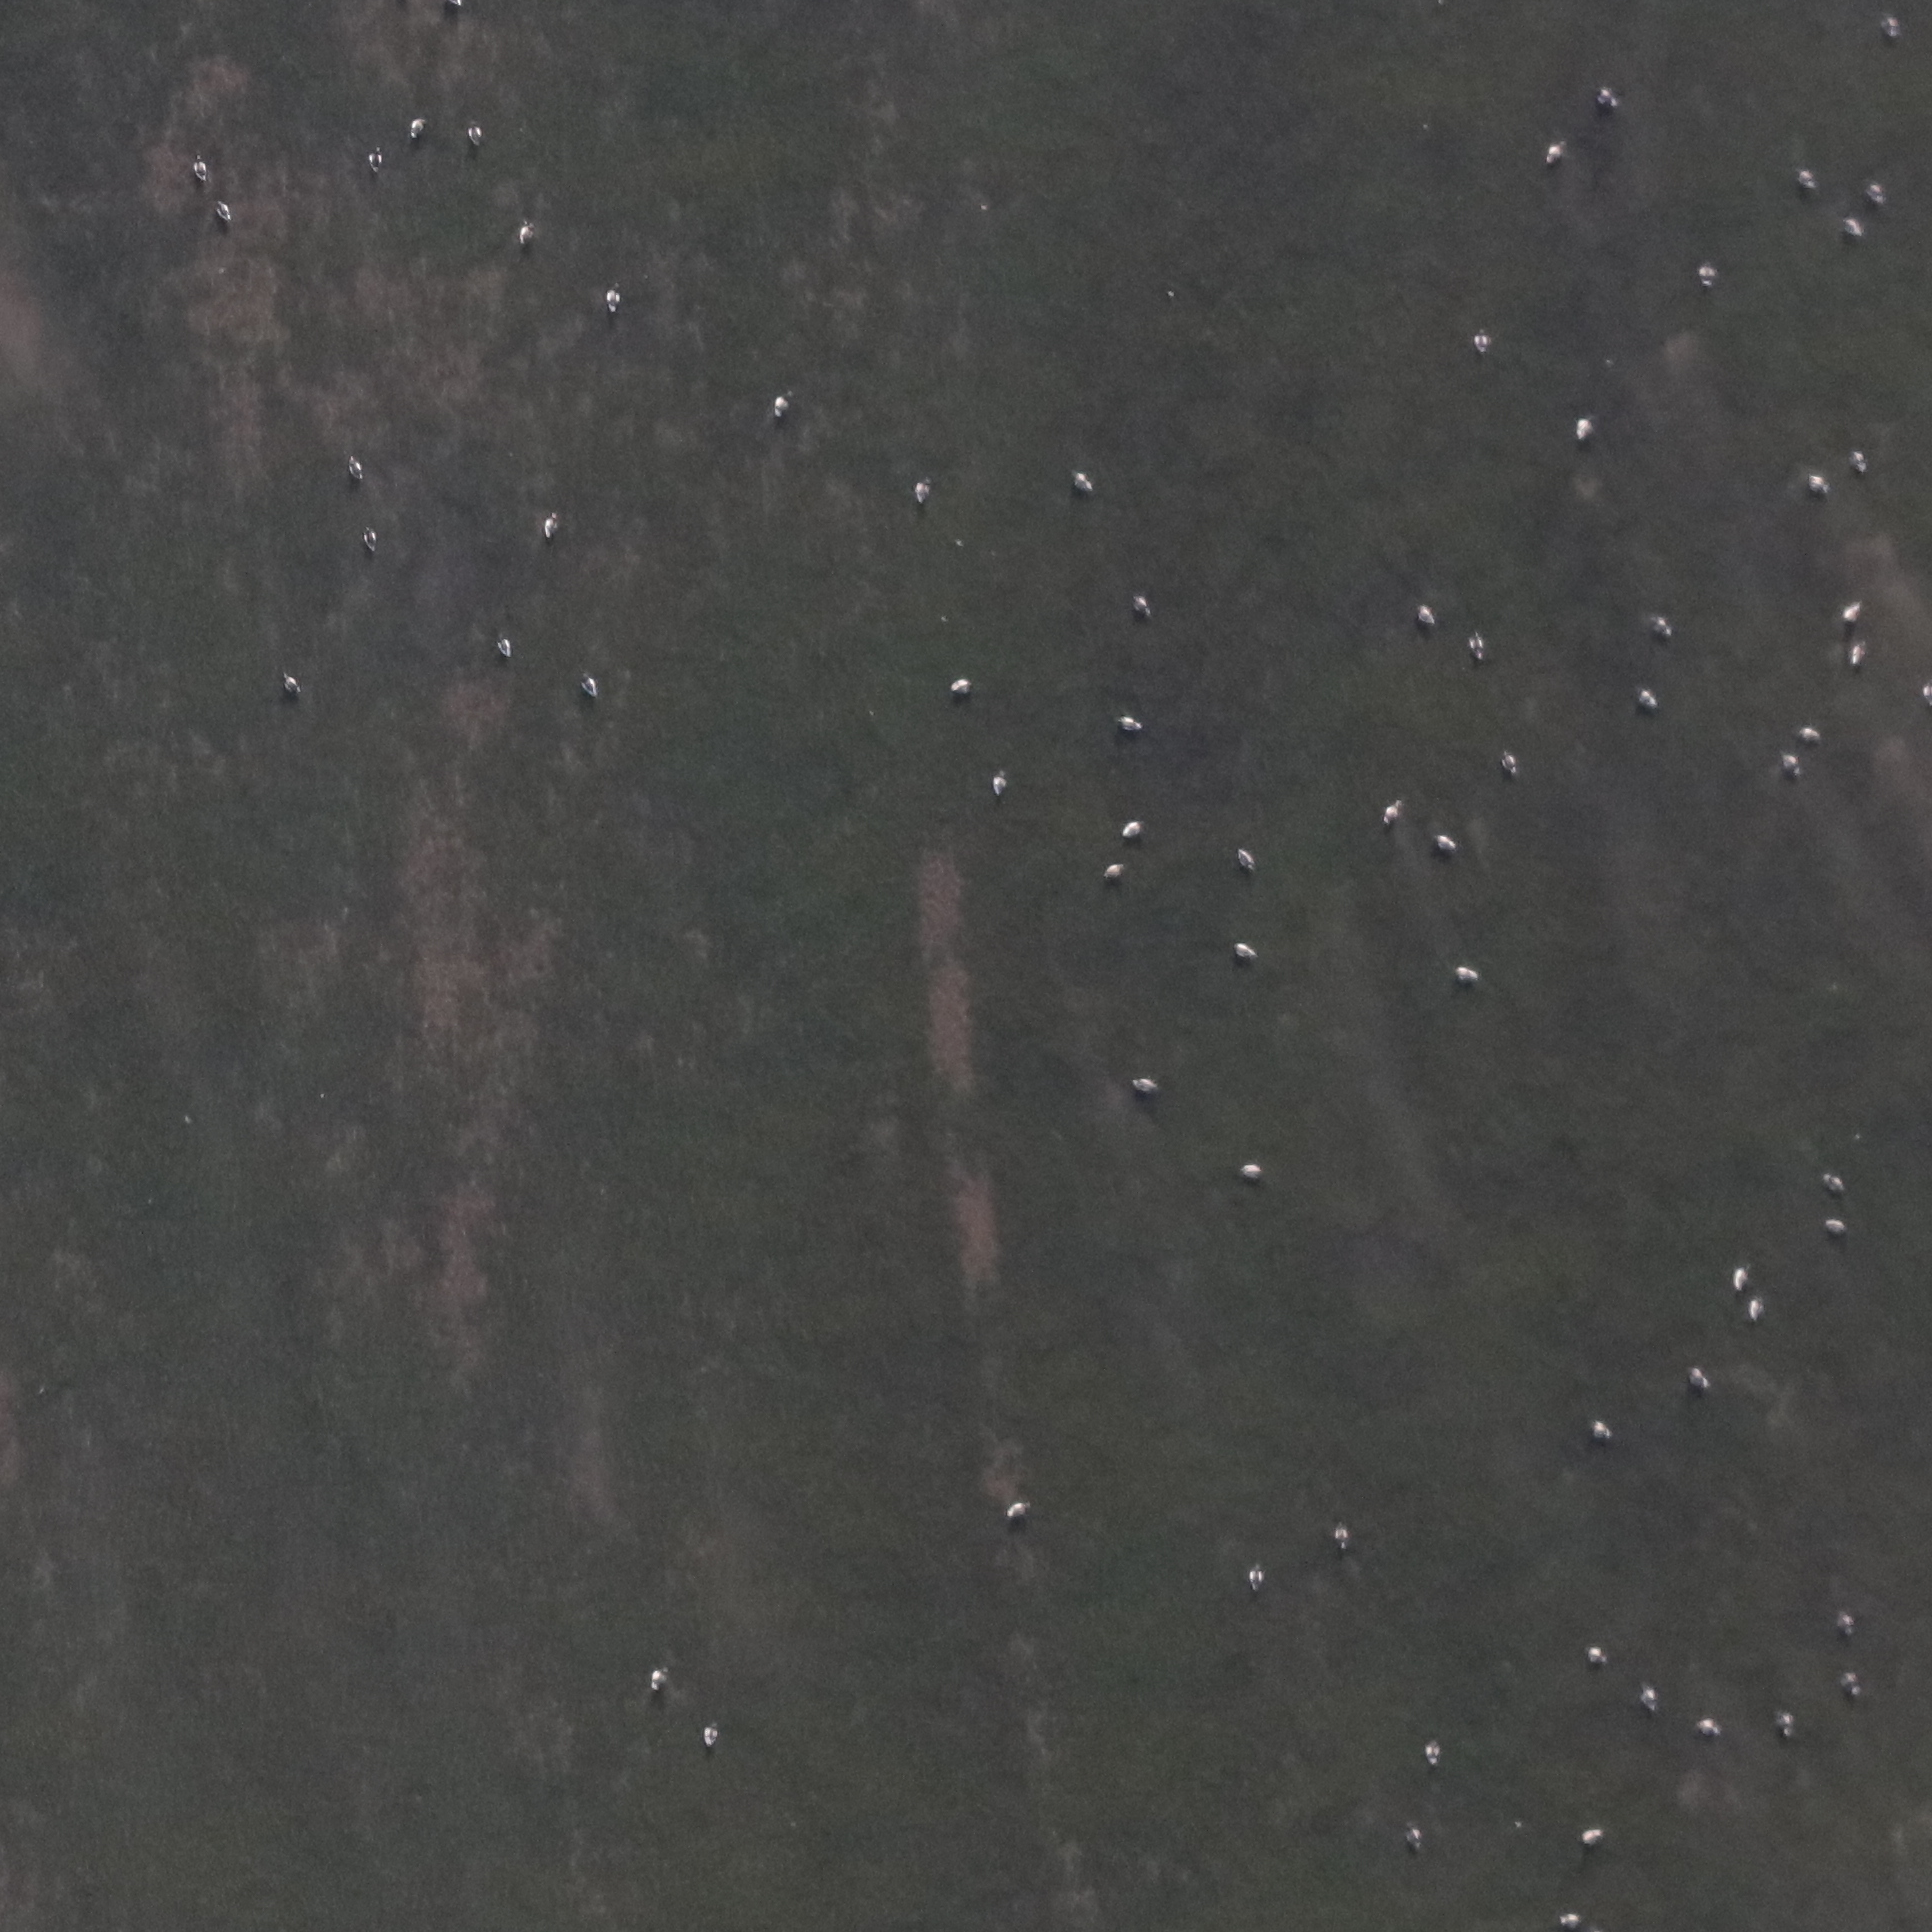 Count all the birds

70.